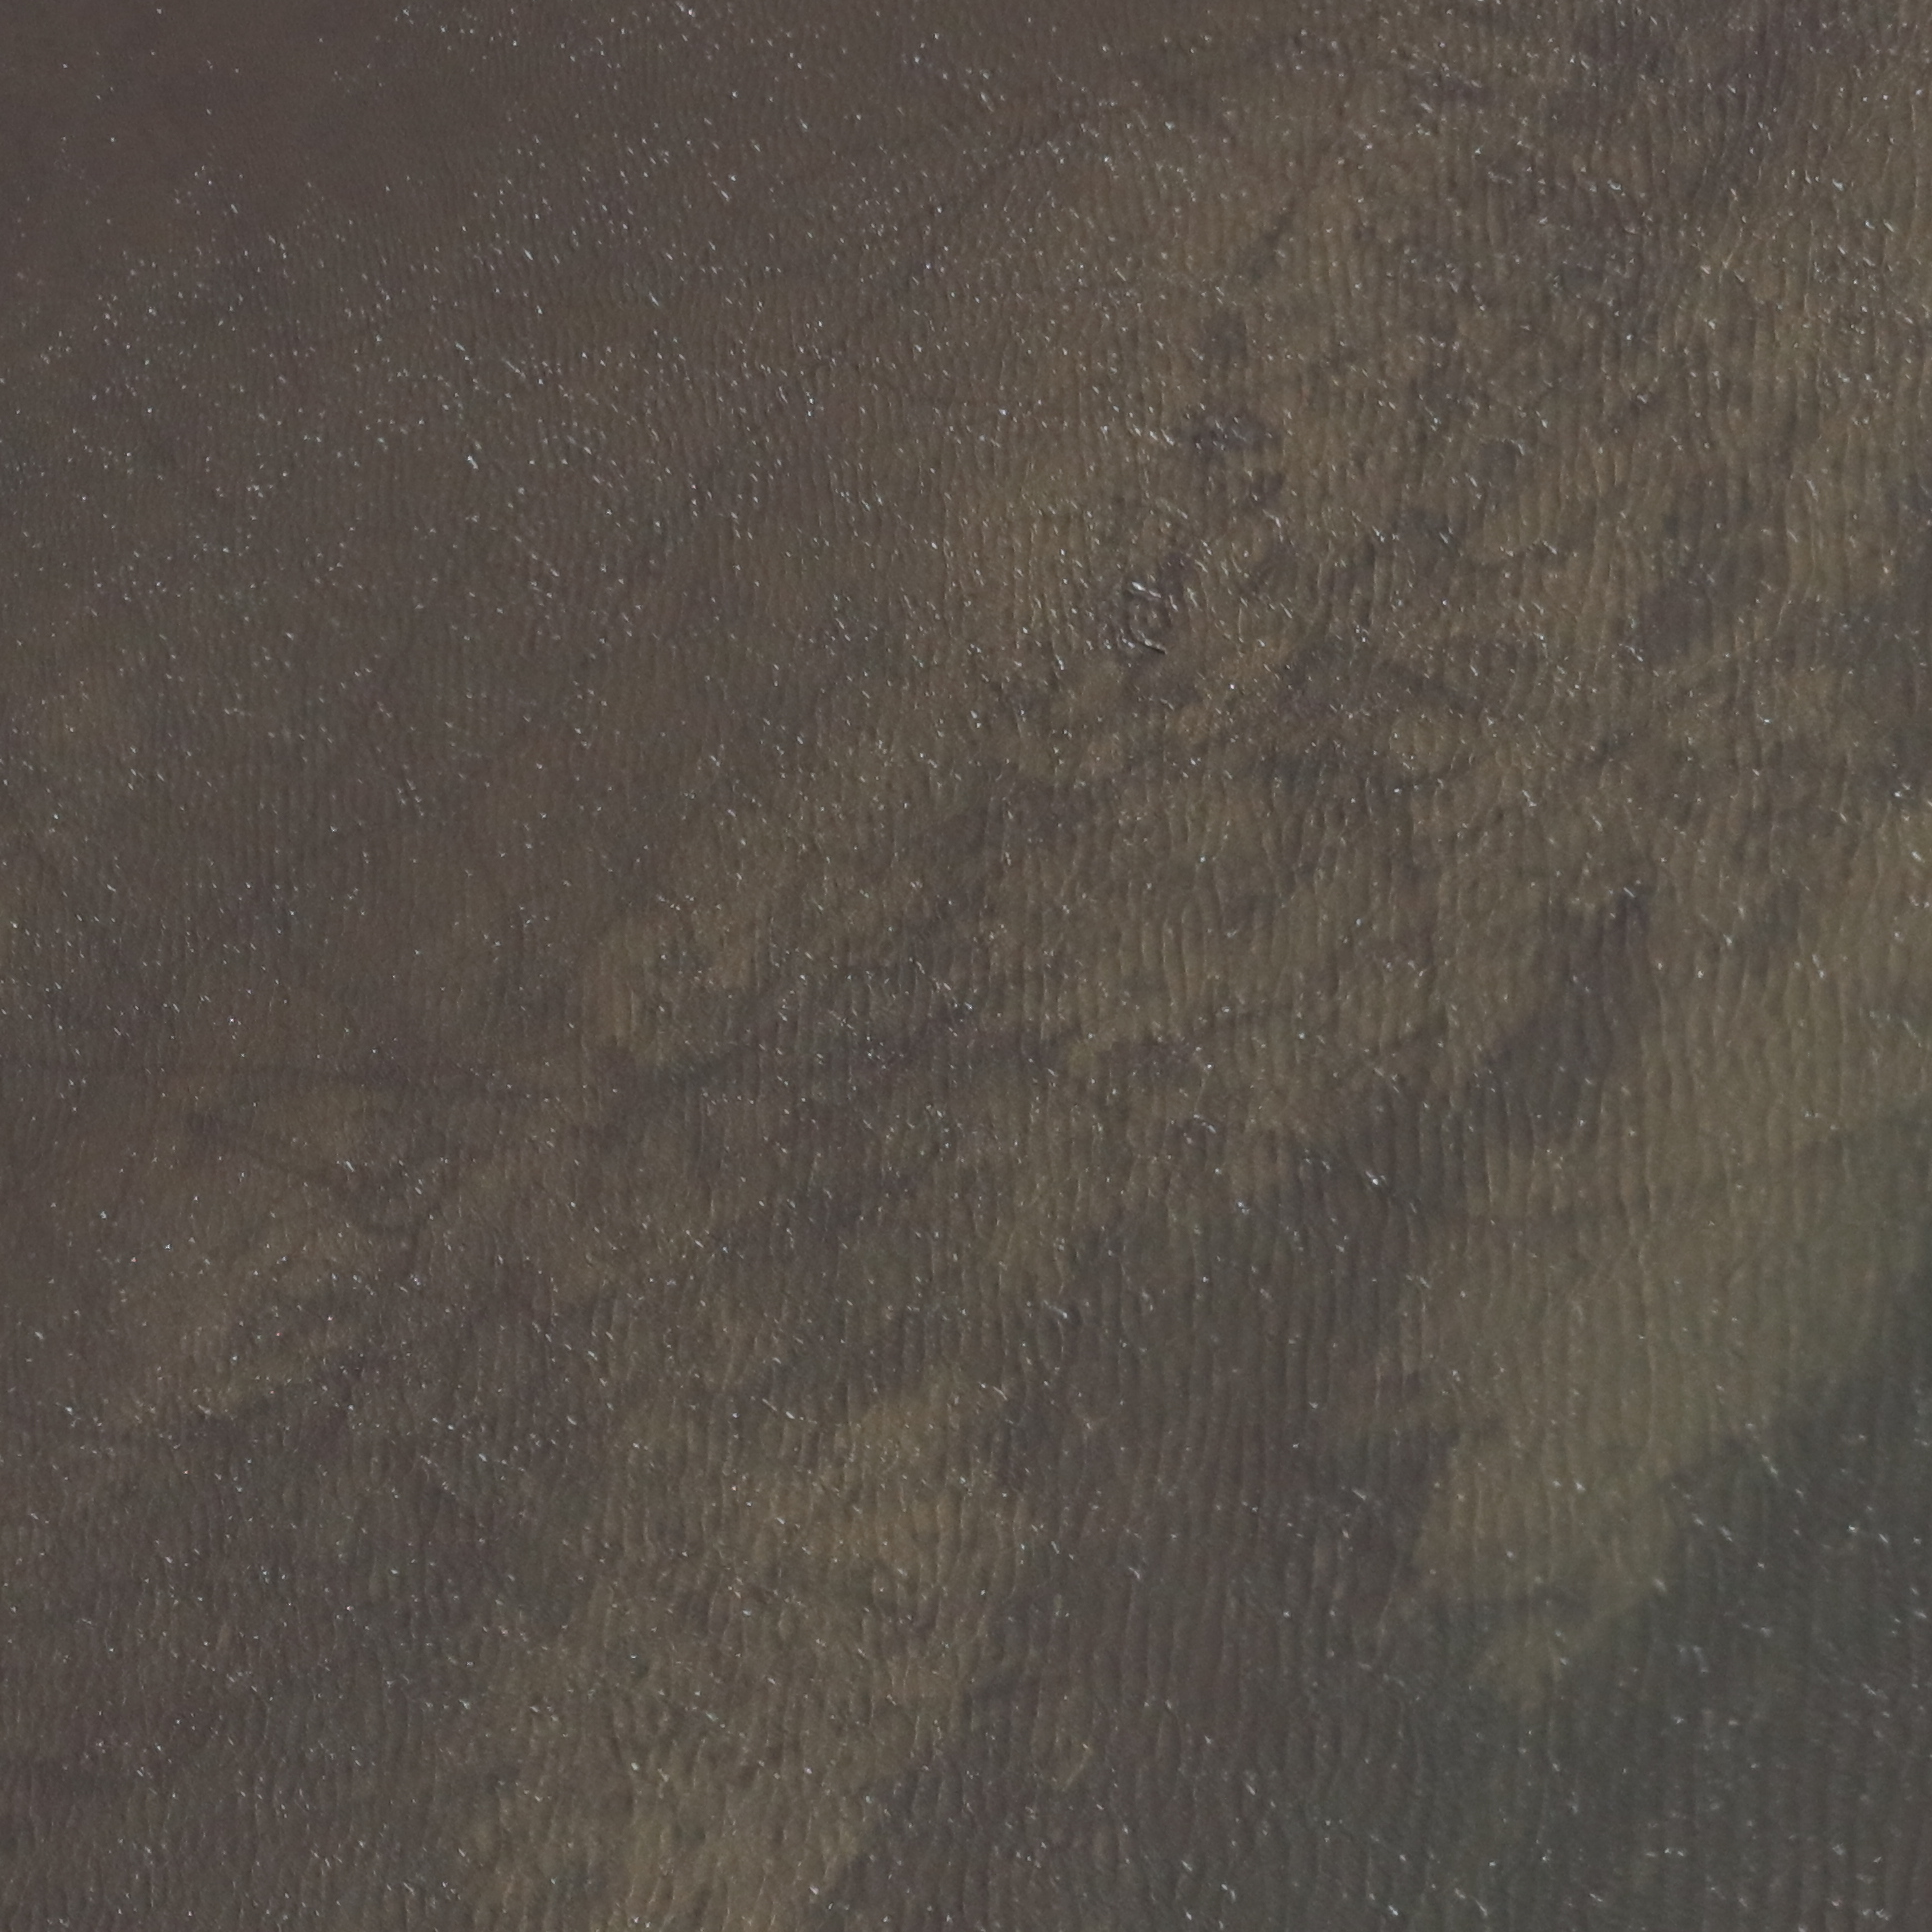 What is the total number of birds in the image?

0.